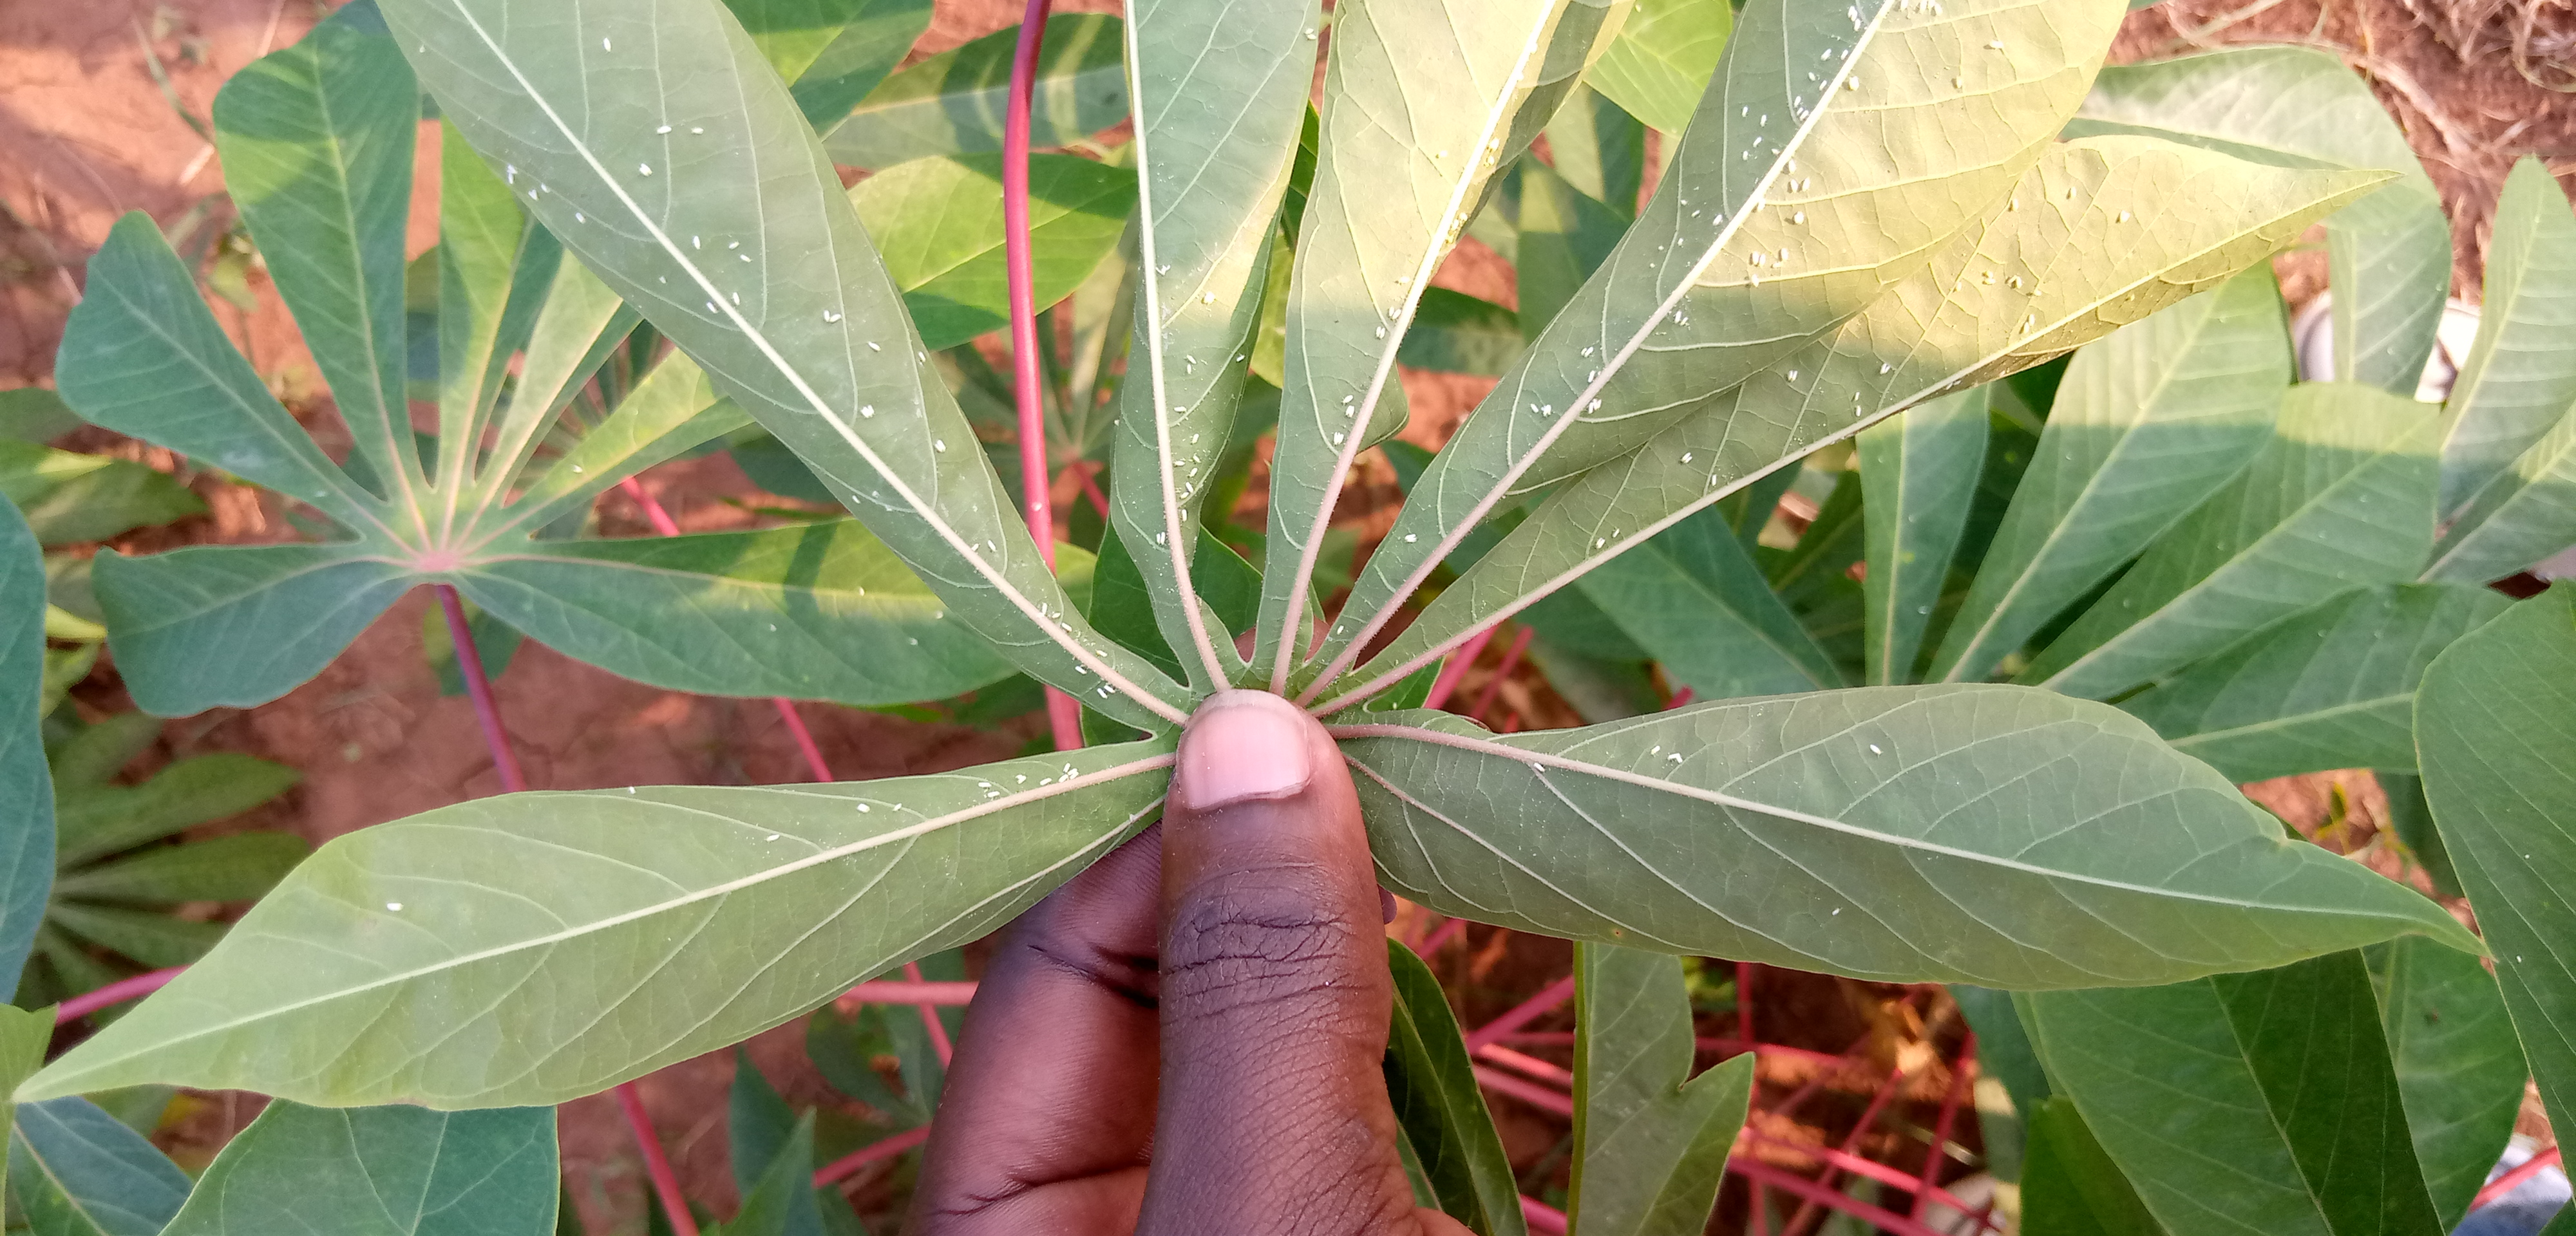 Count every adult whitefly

150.